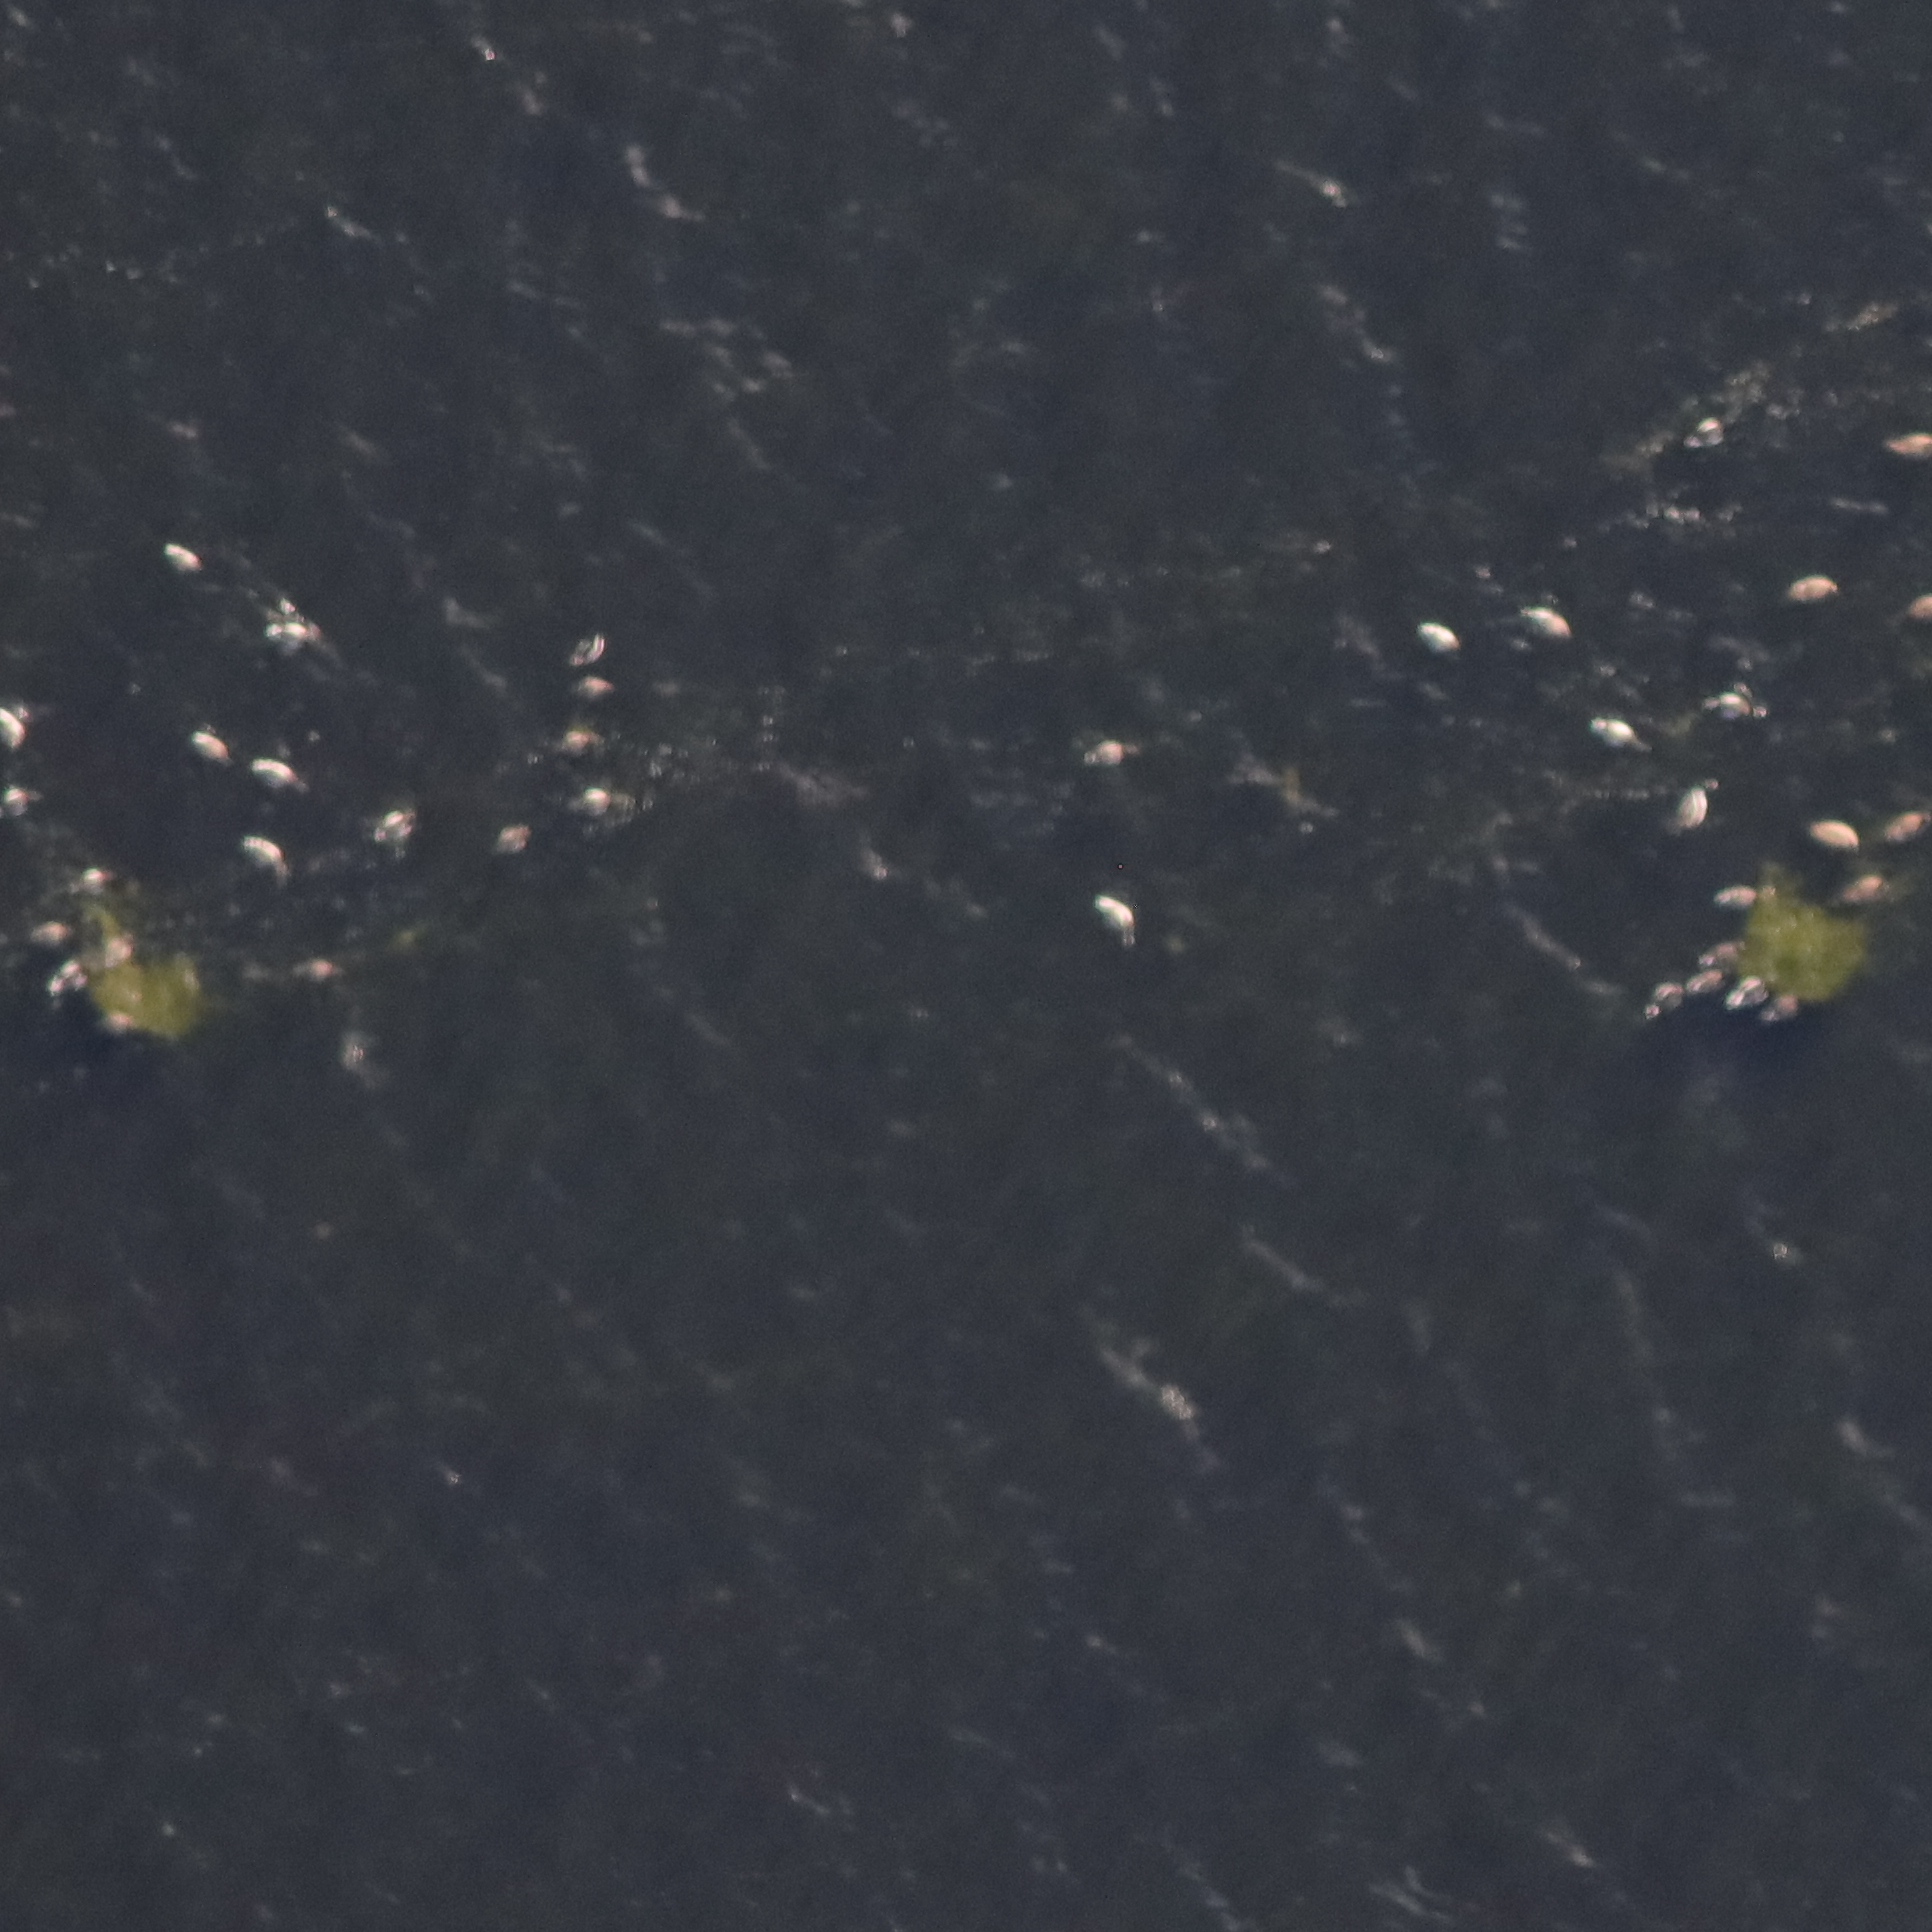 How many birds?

38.